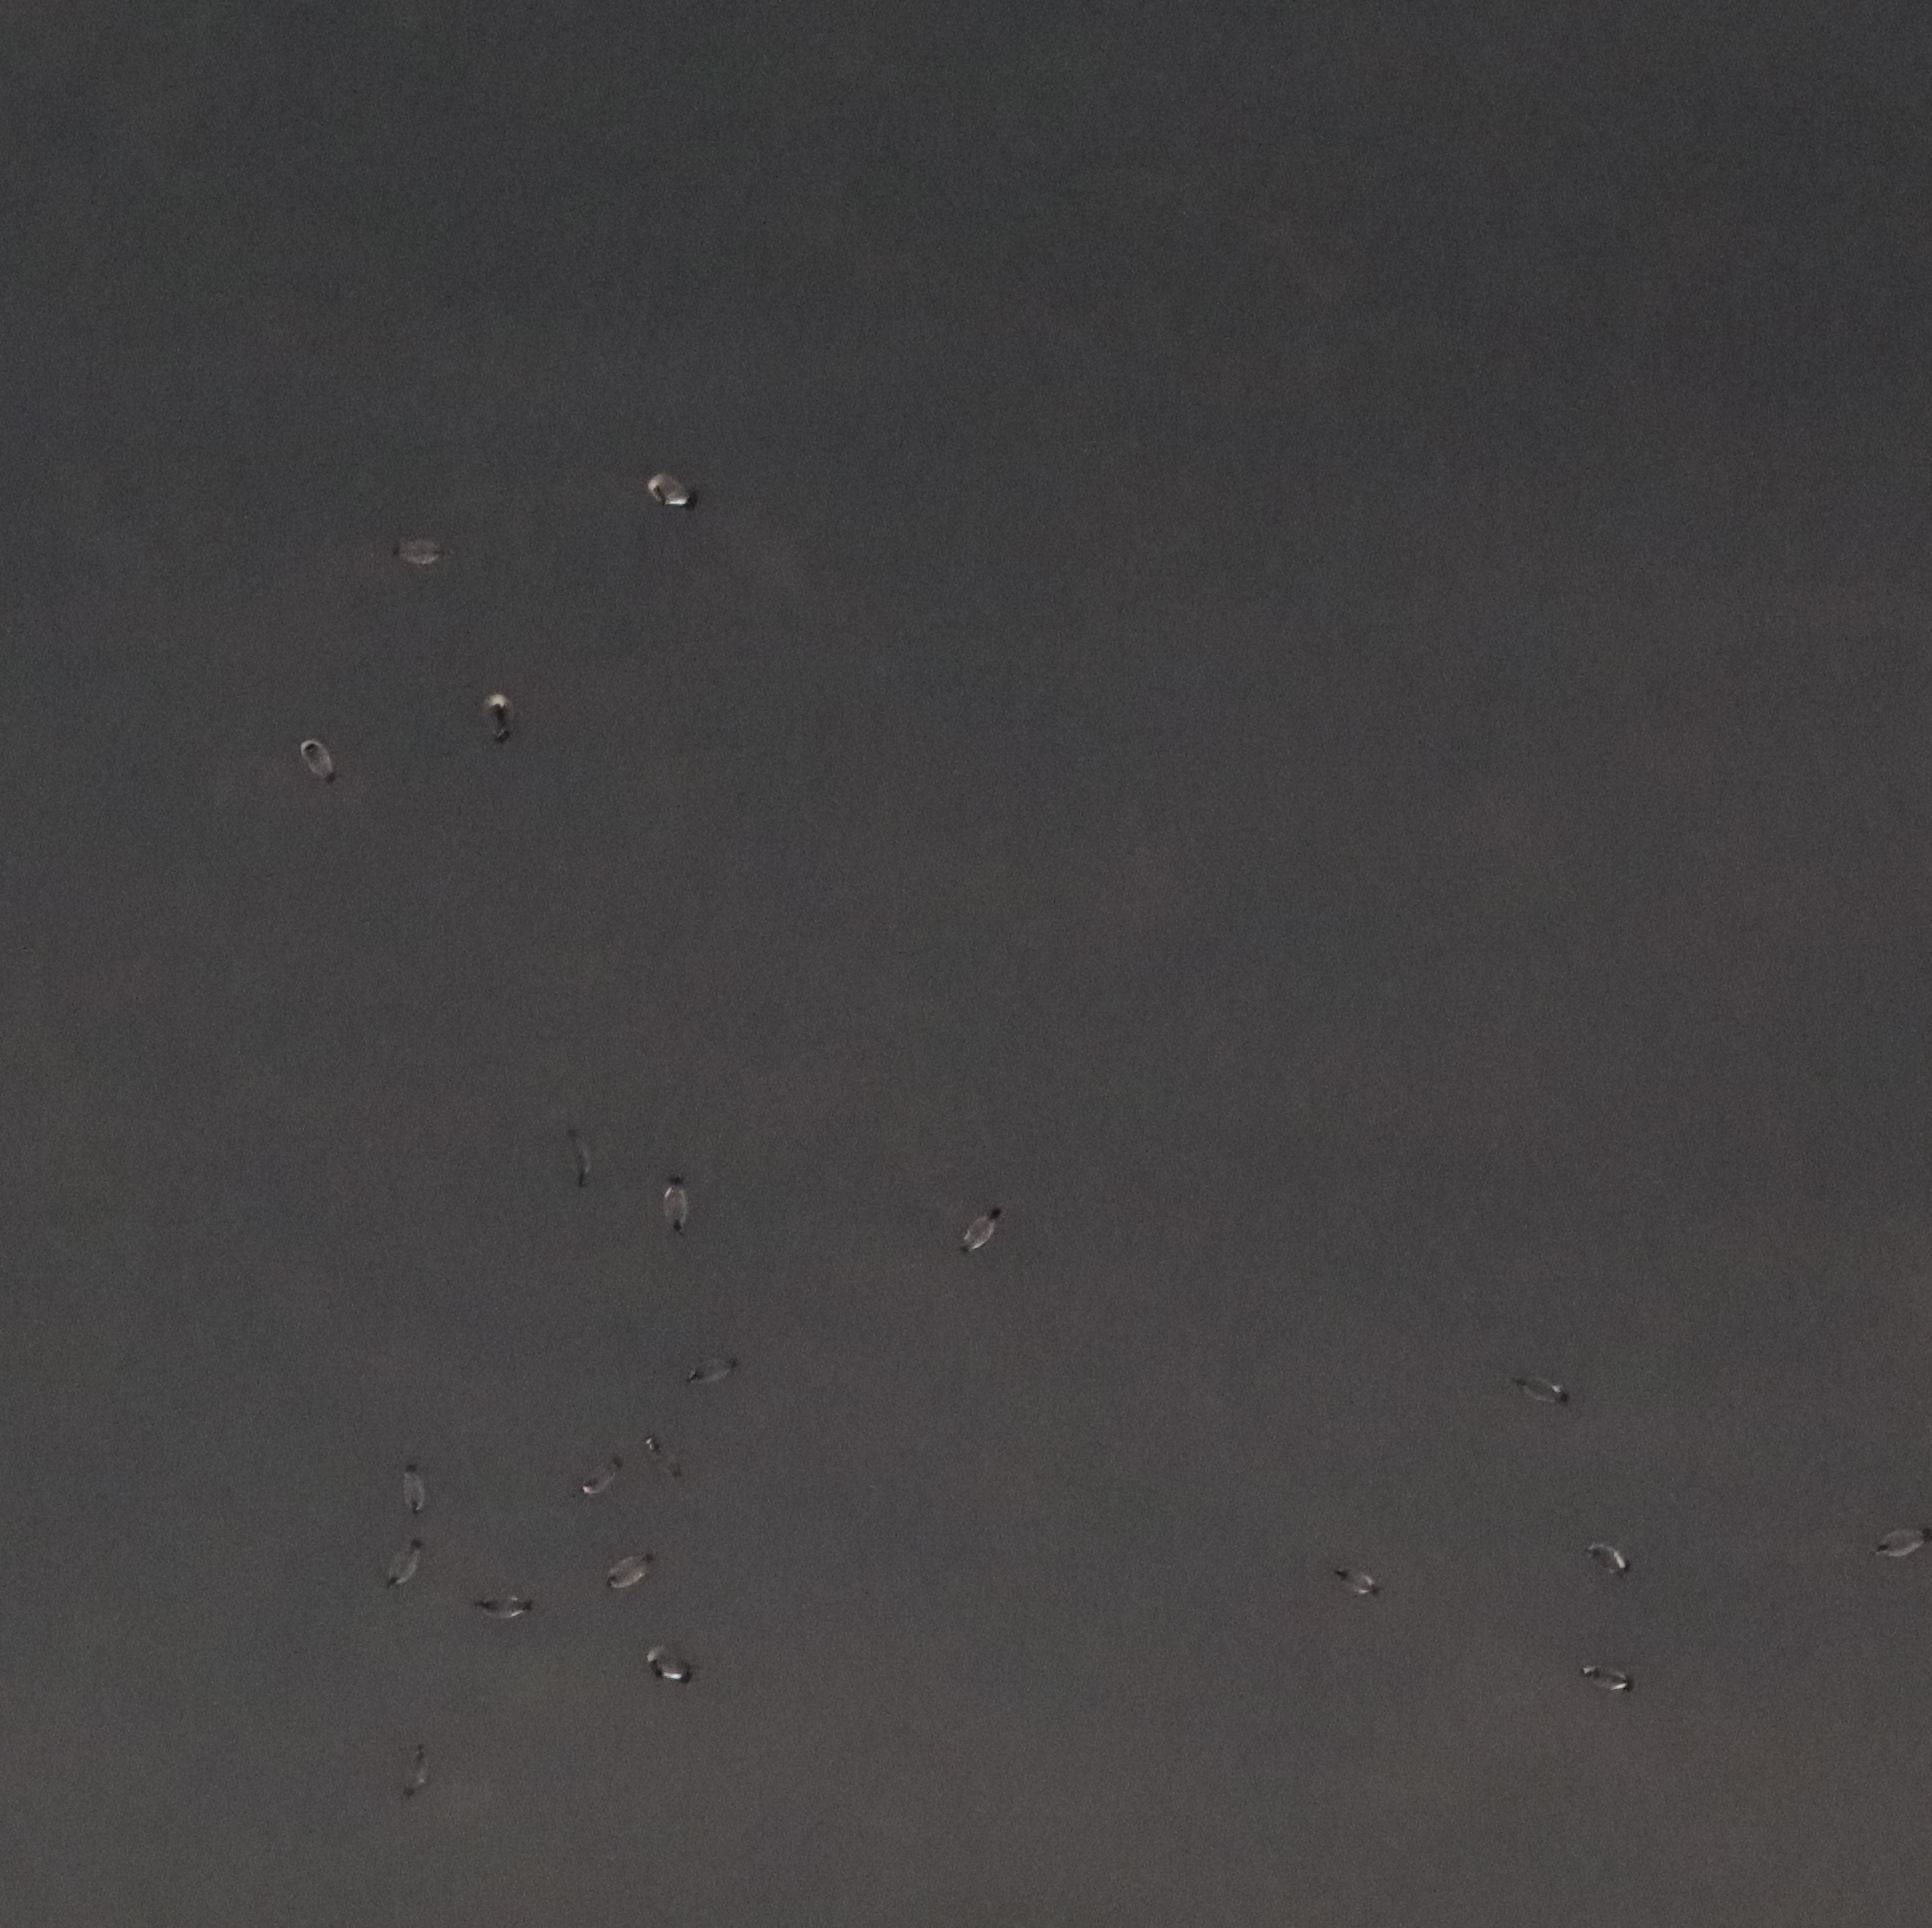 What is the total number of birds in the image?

21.